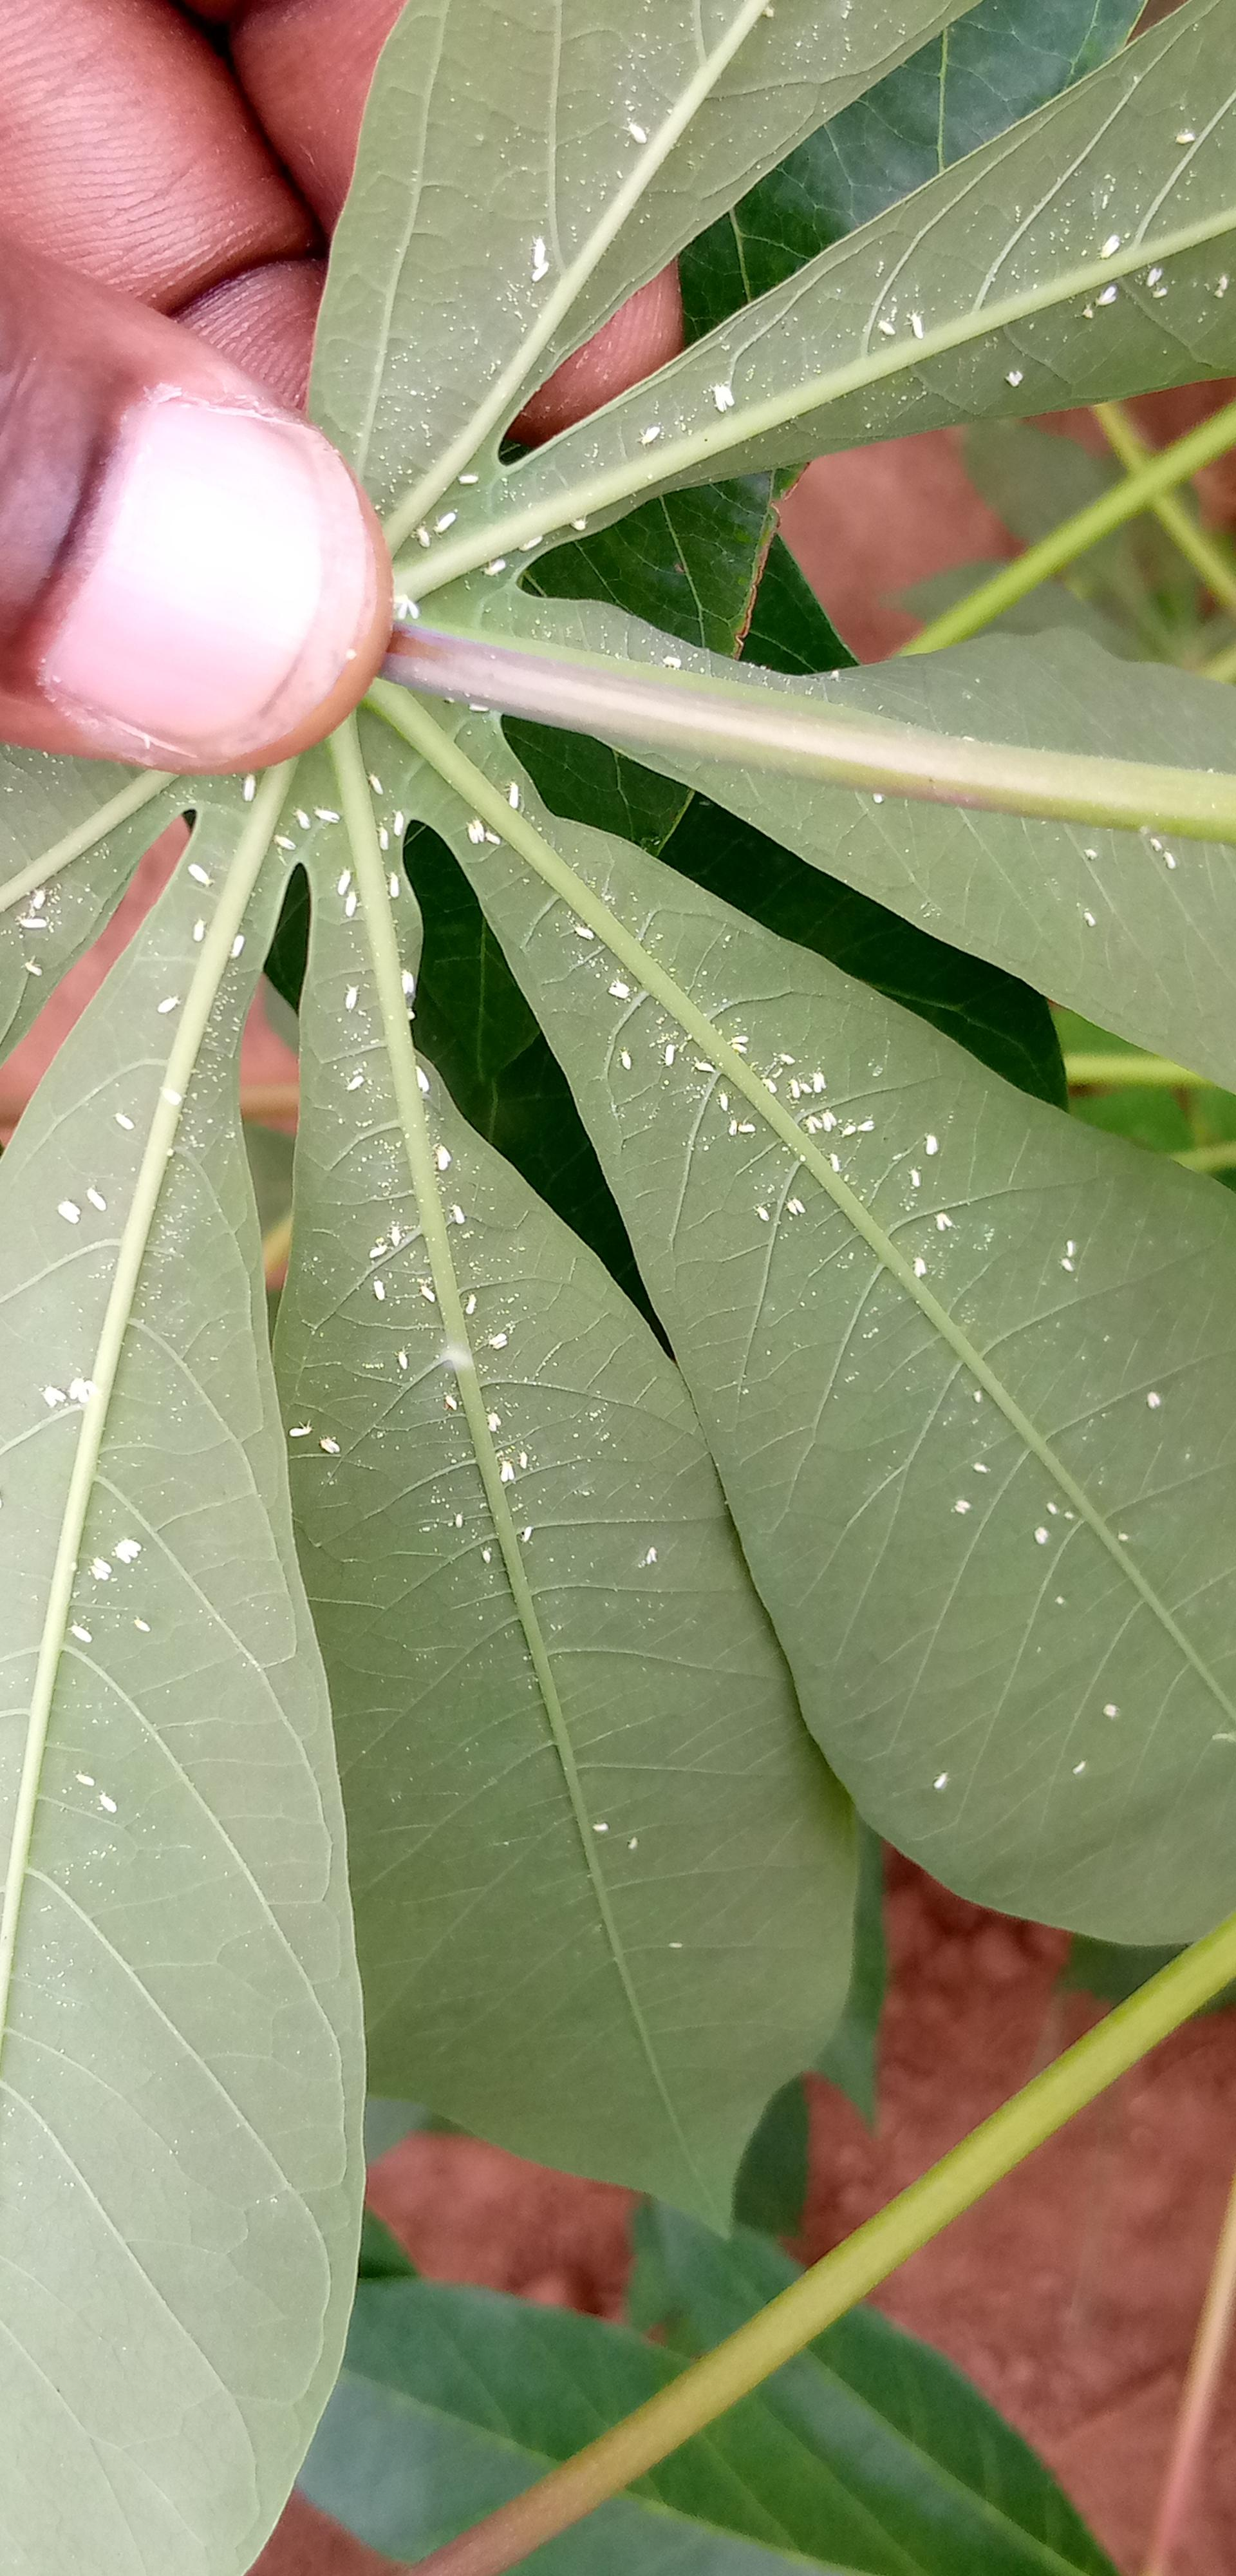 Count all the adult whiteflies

110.